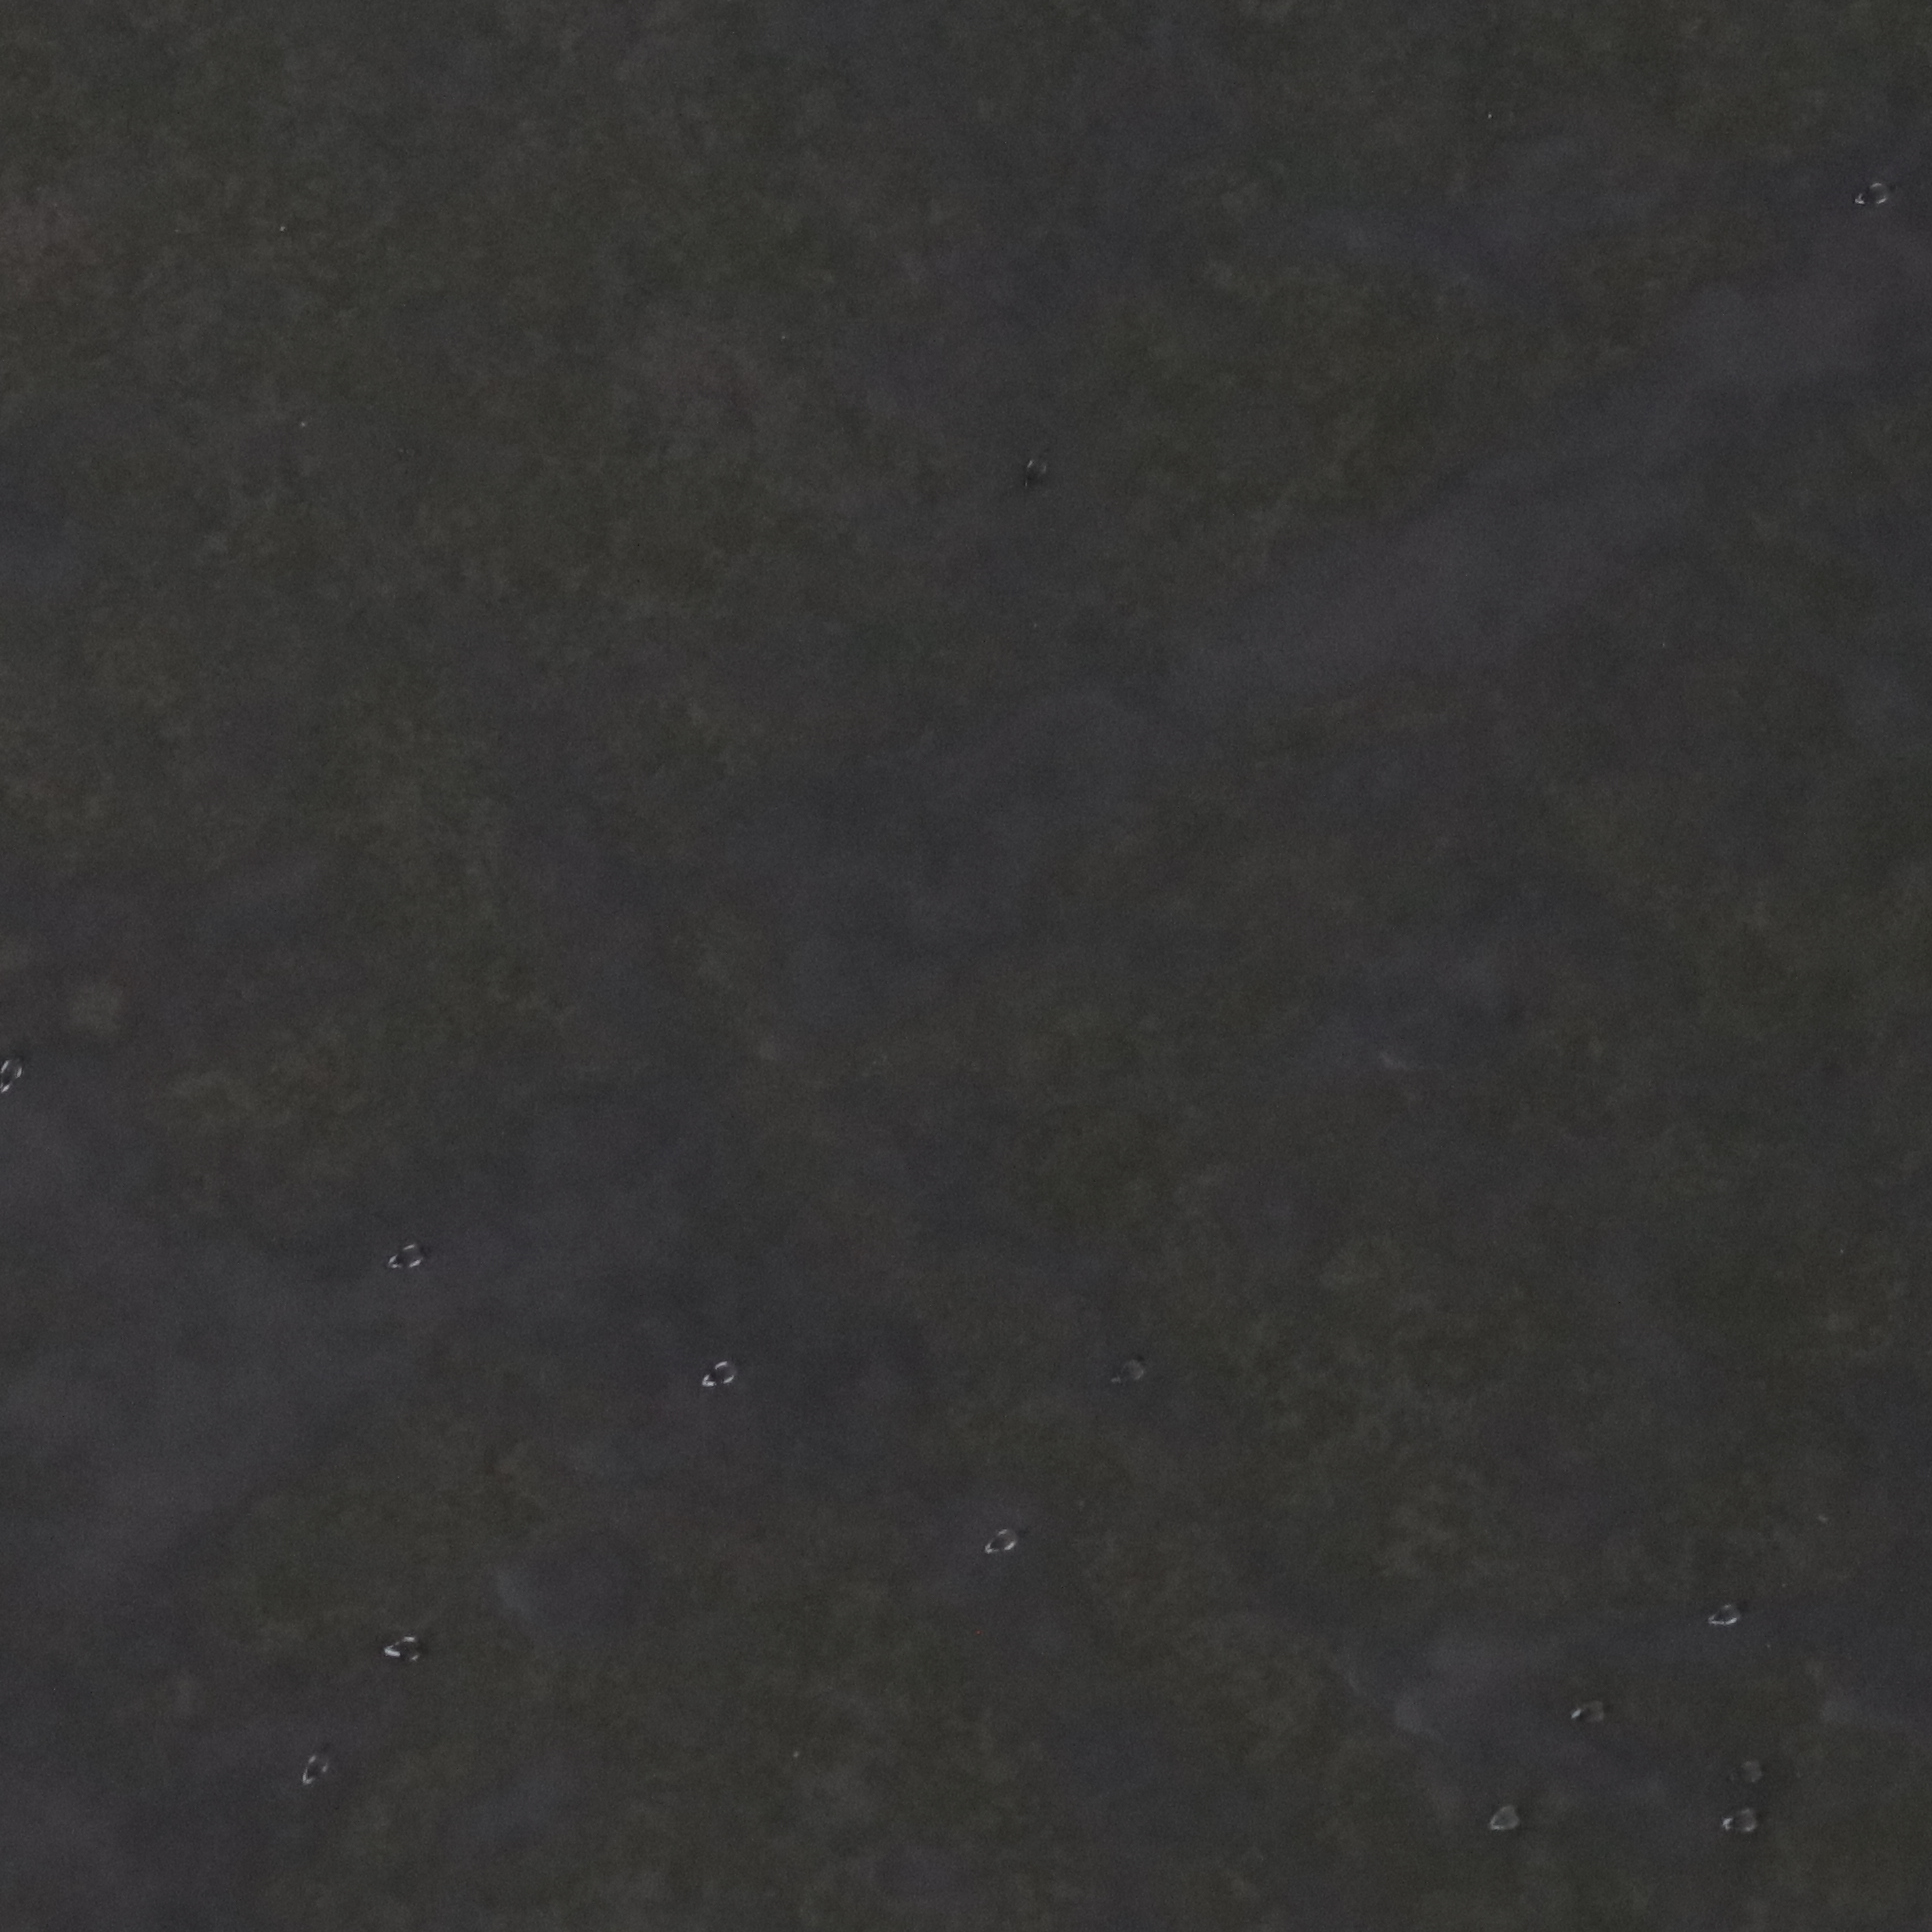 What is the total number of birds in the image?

14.